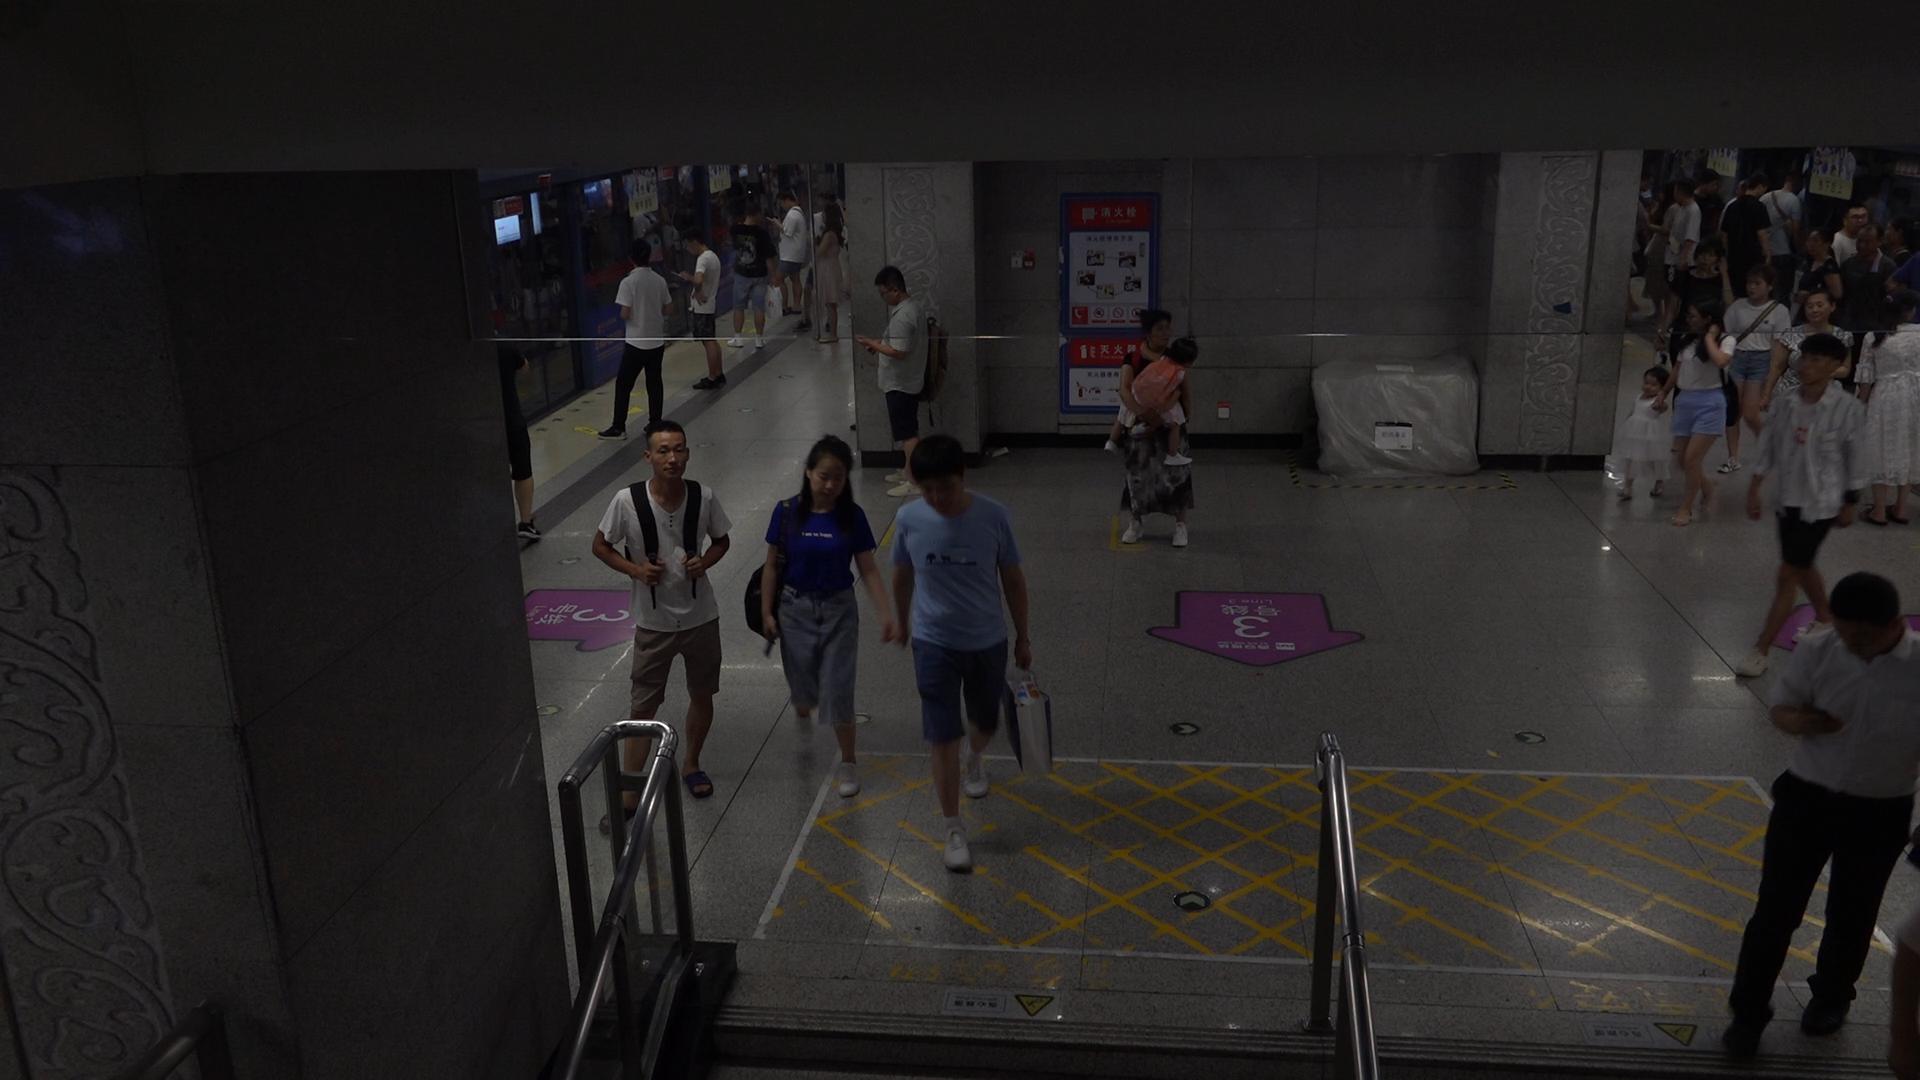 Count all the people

33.